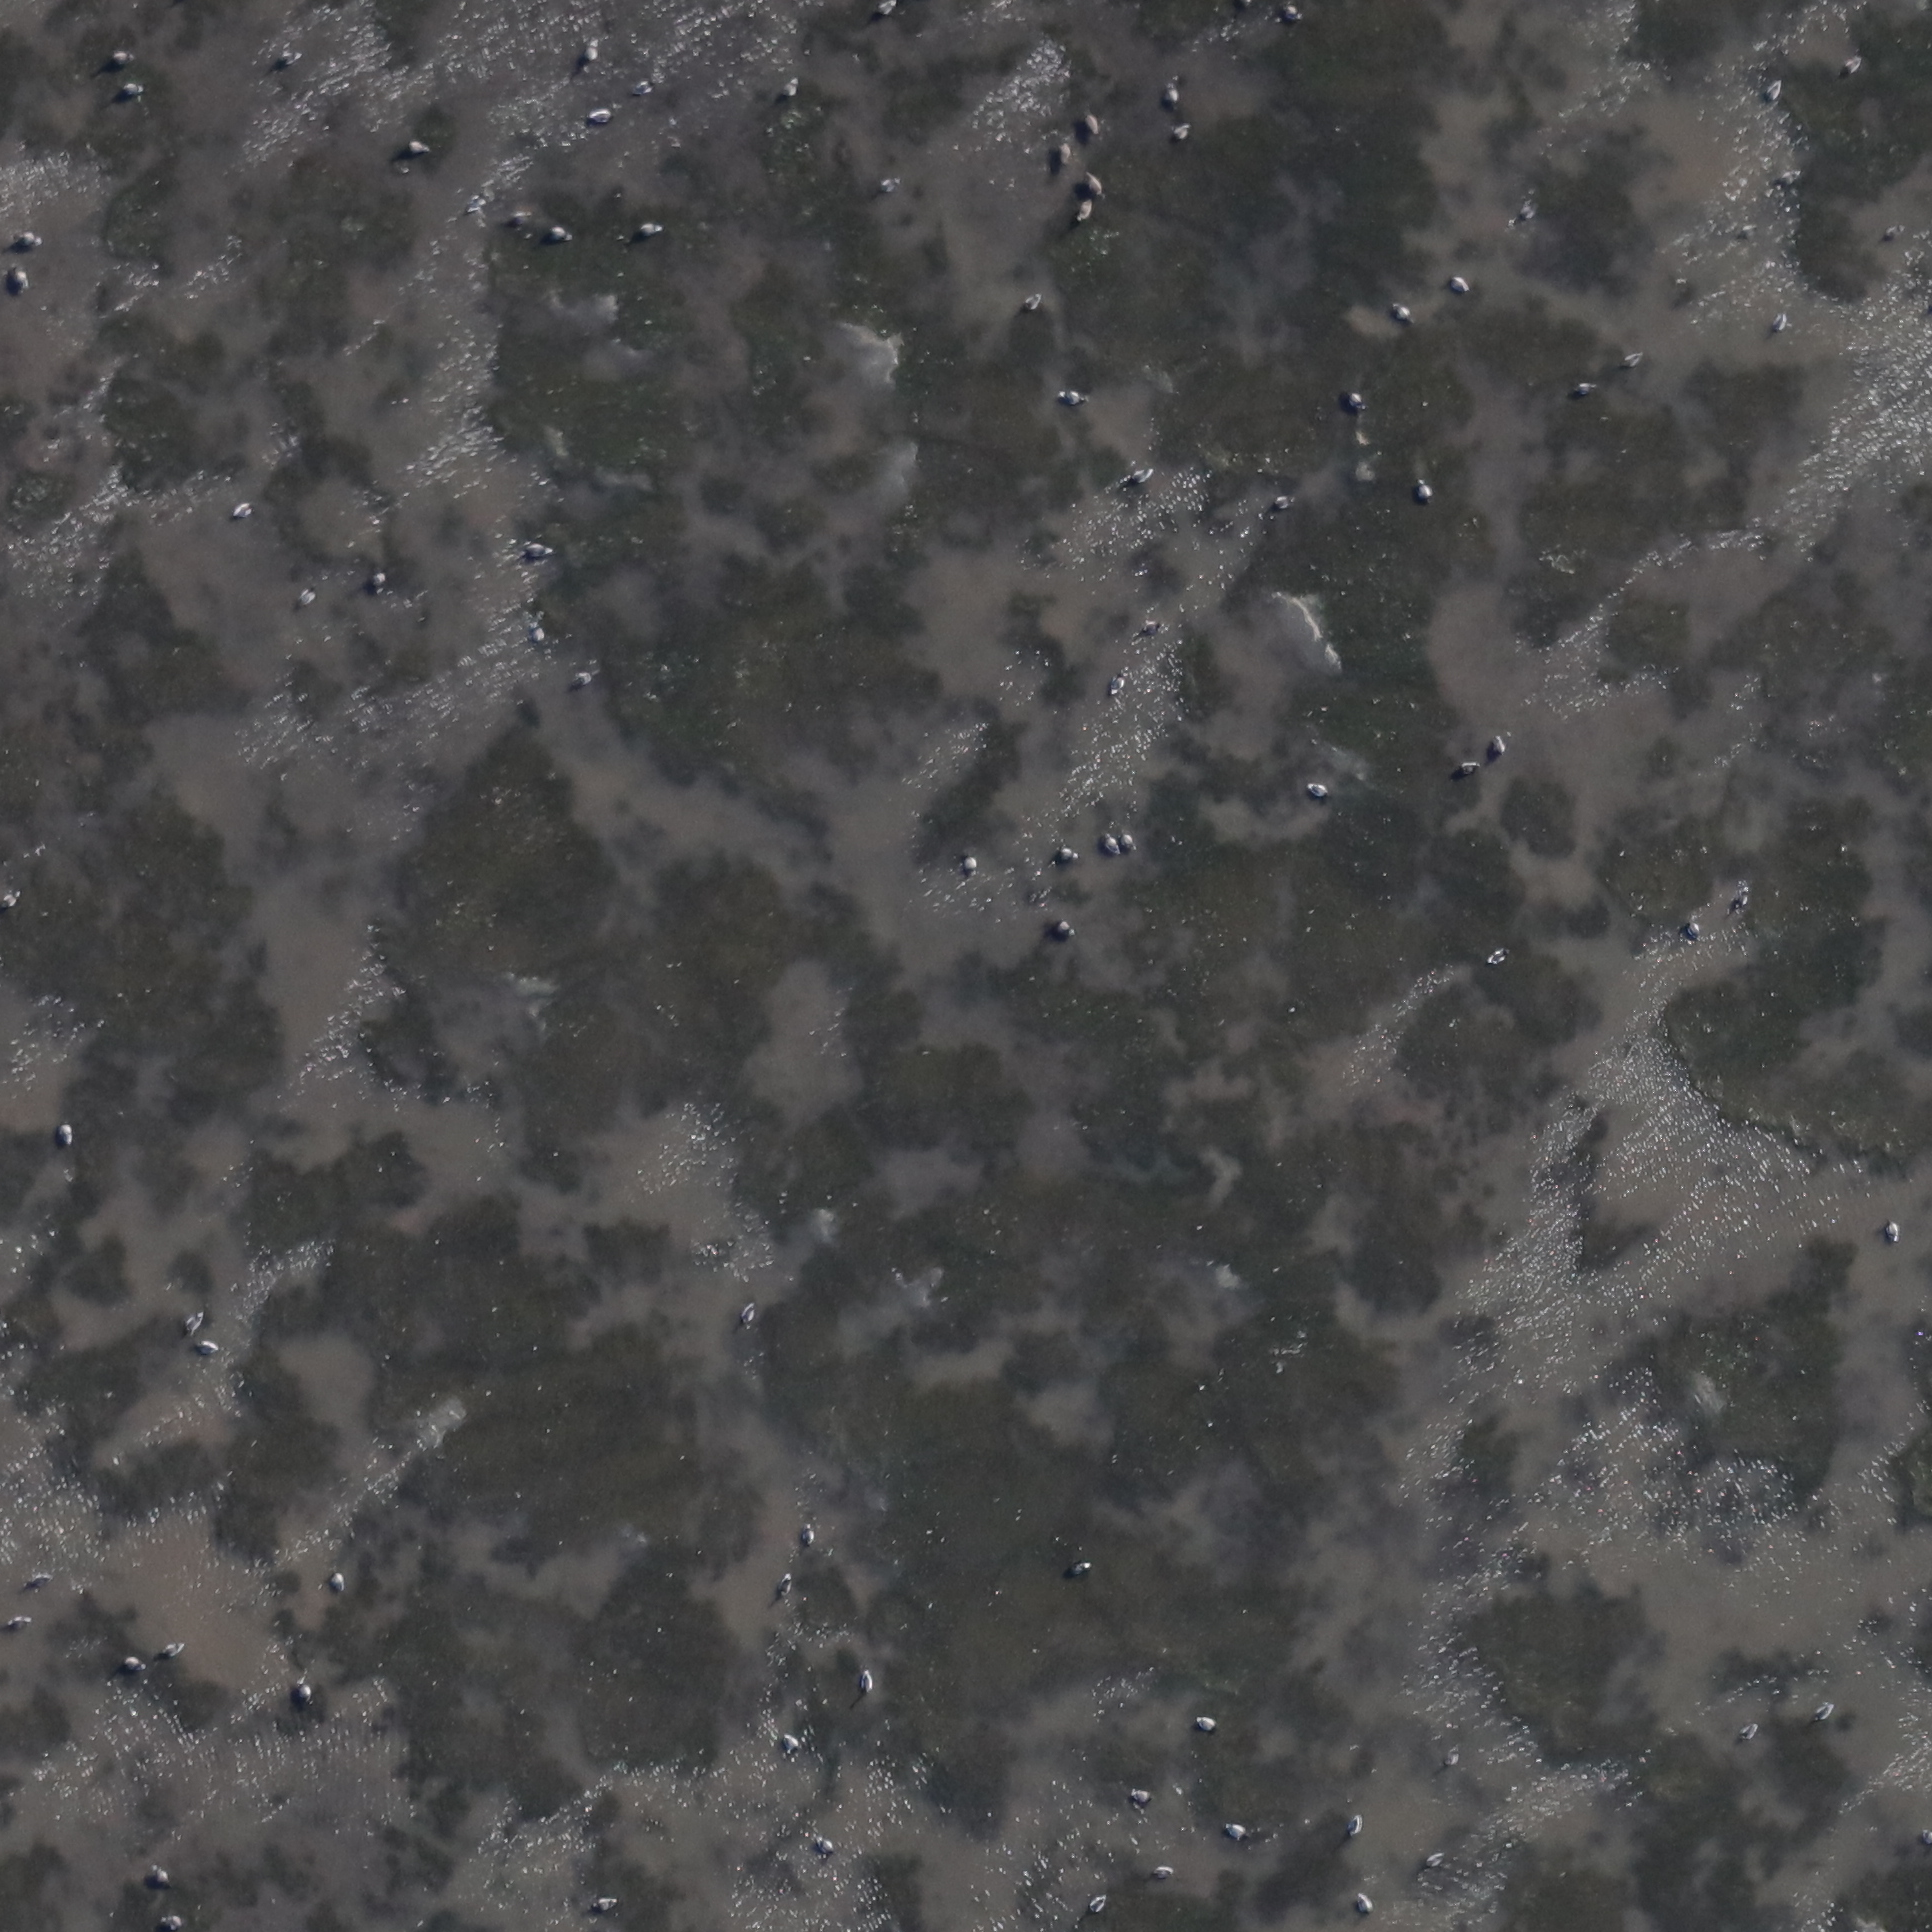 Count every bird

92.